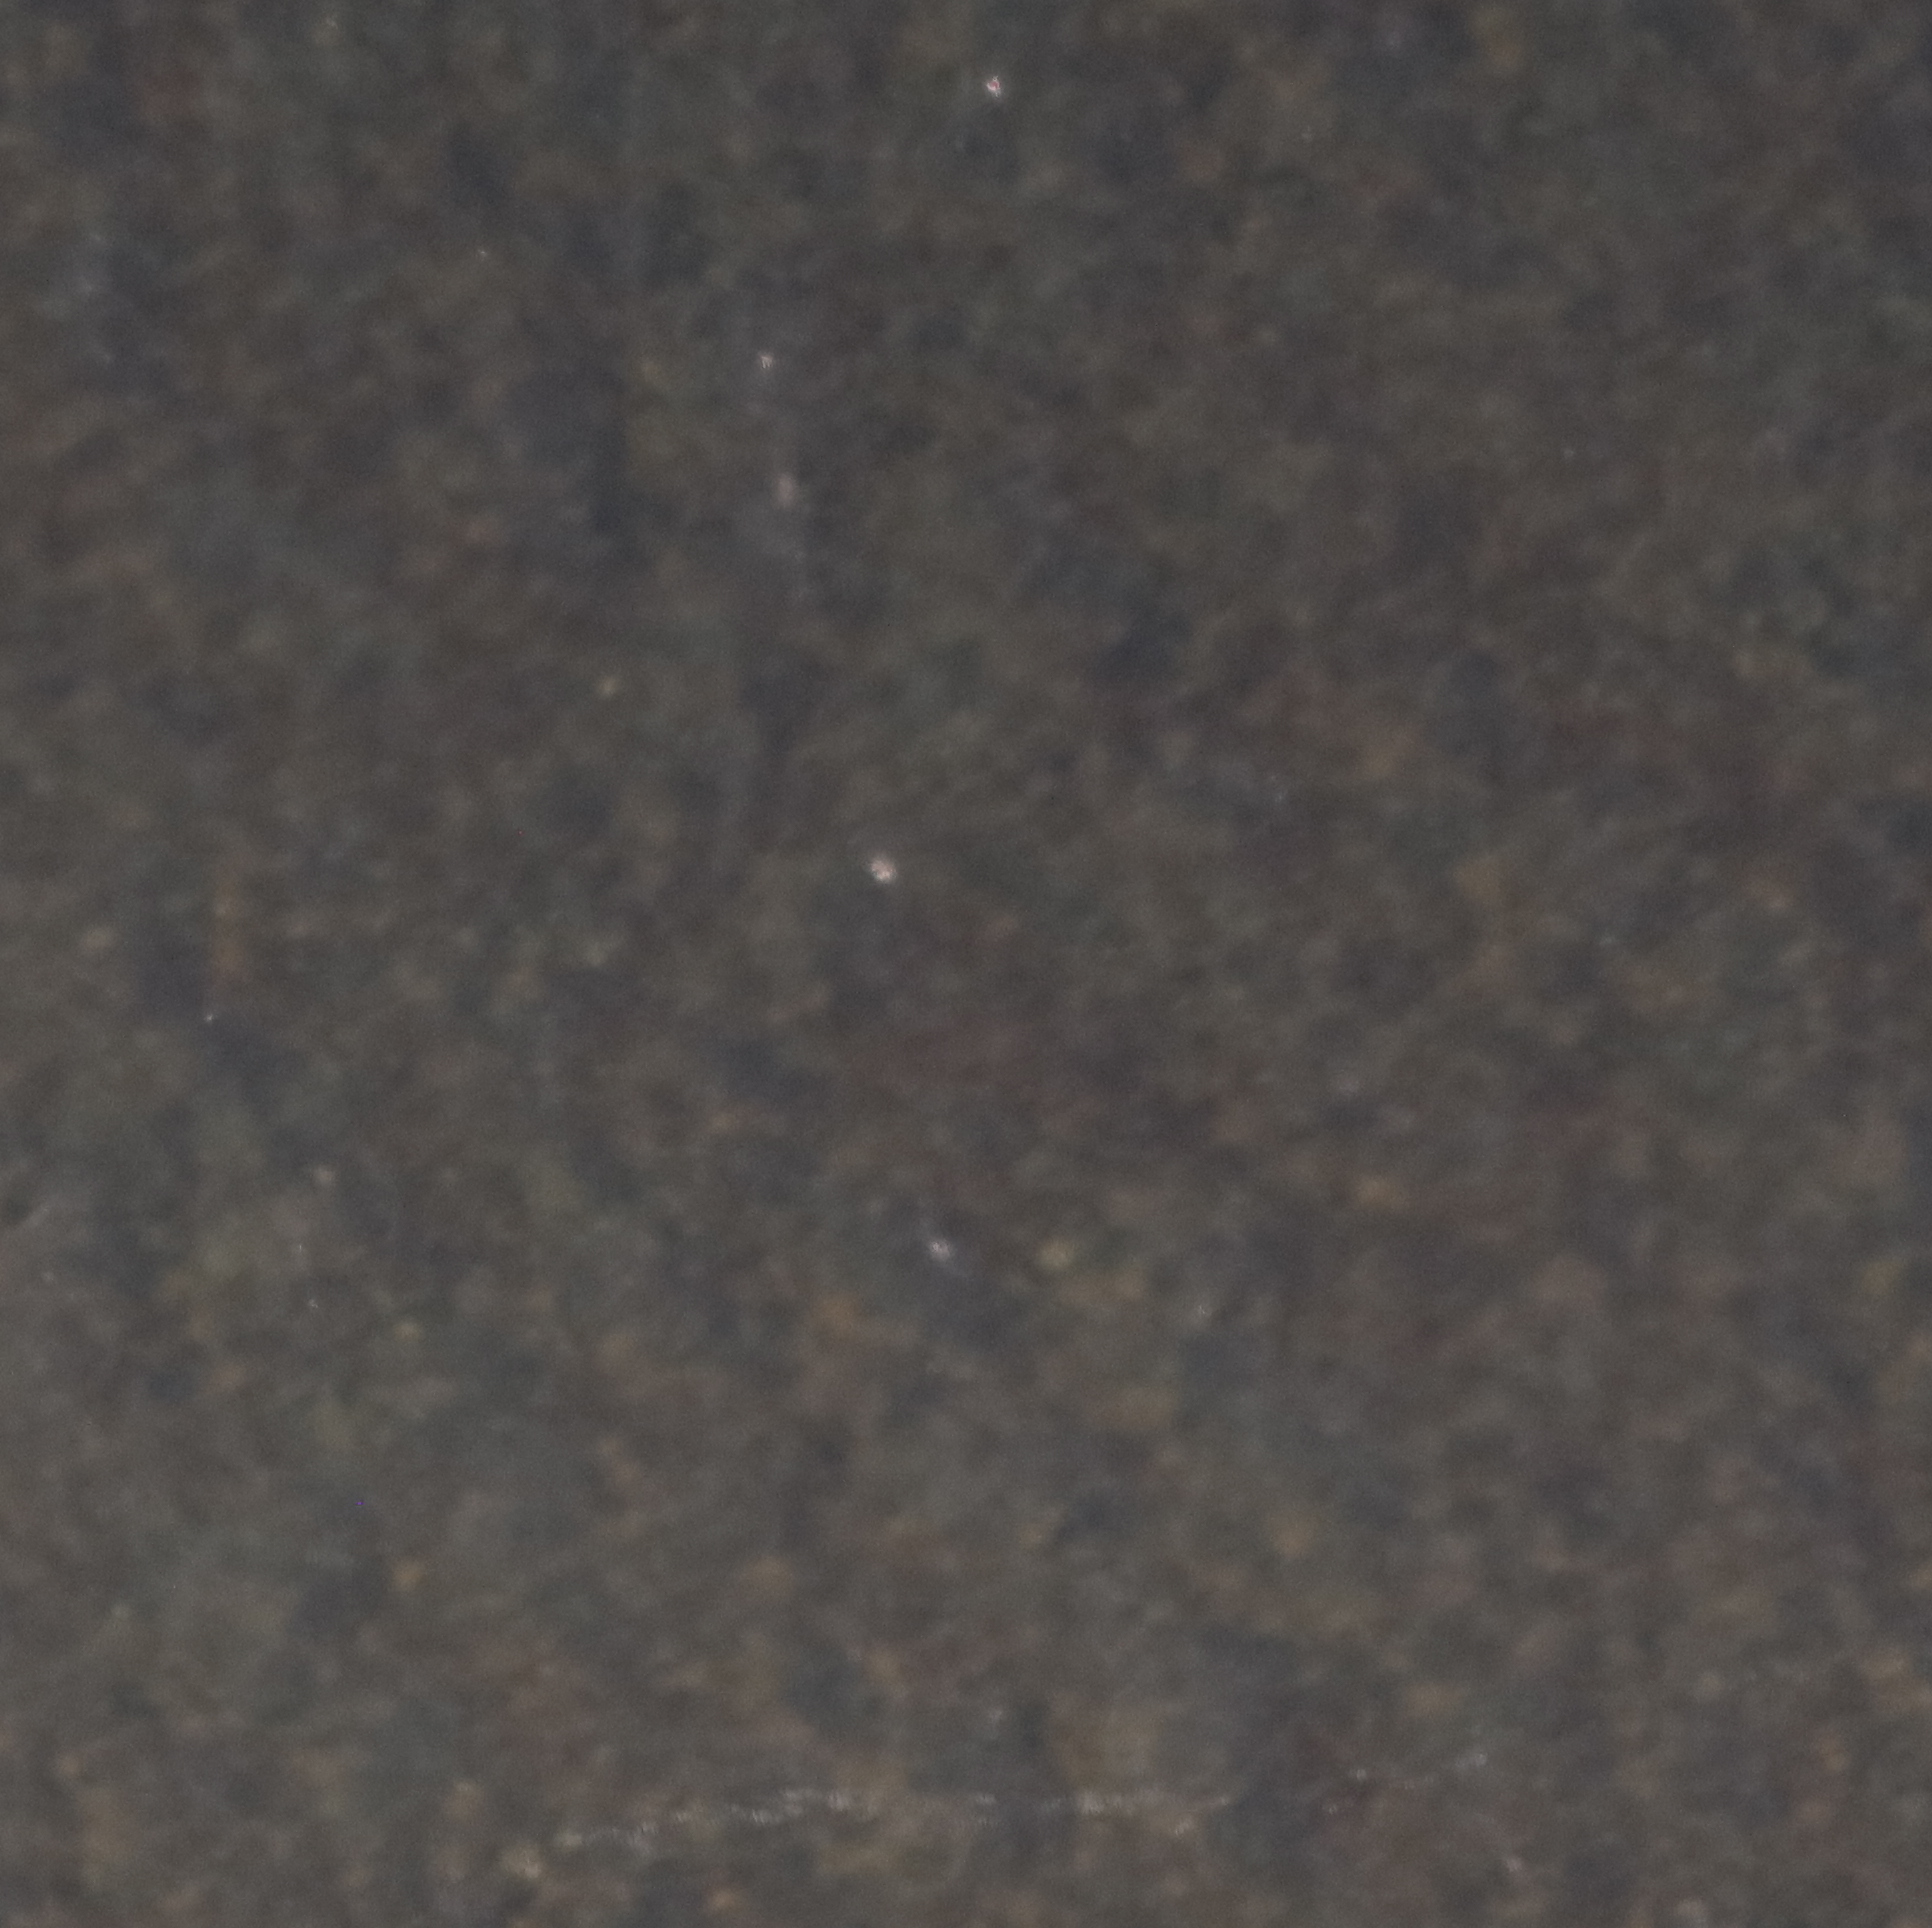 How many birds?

0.